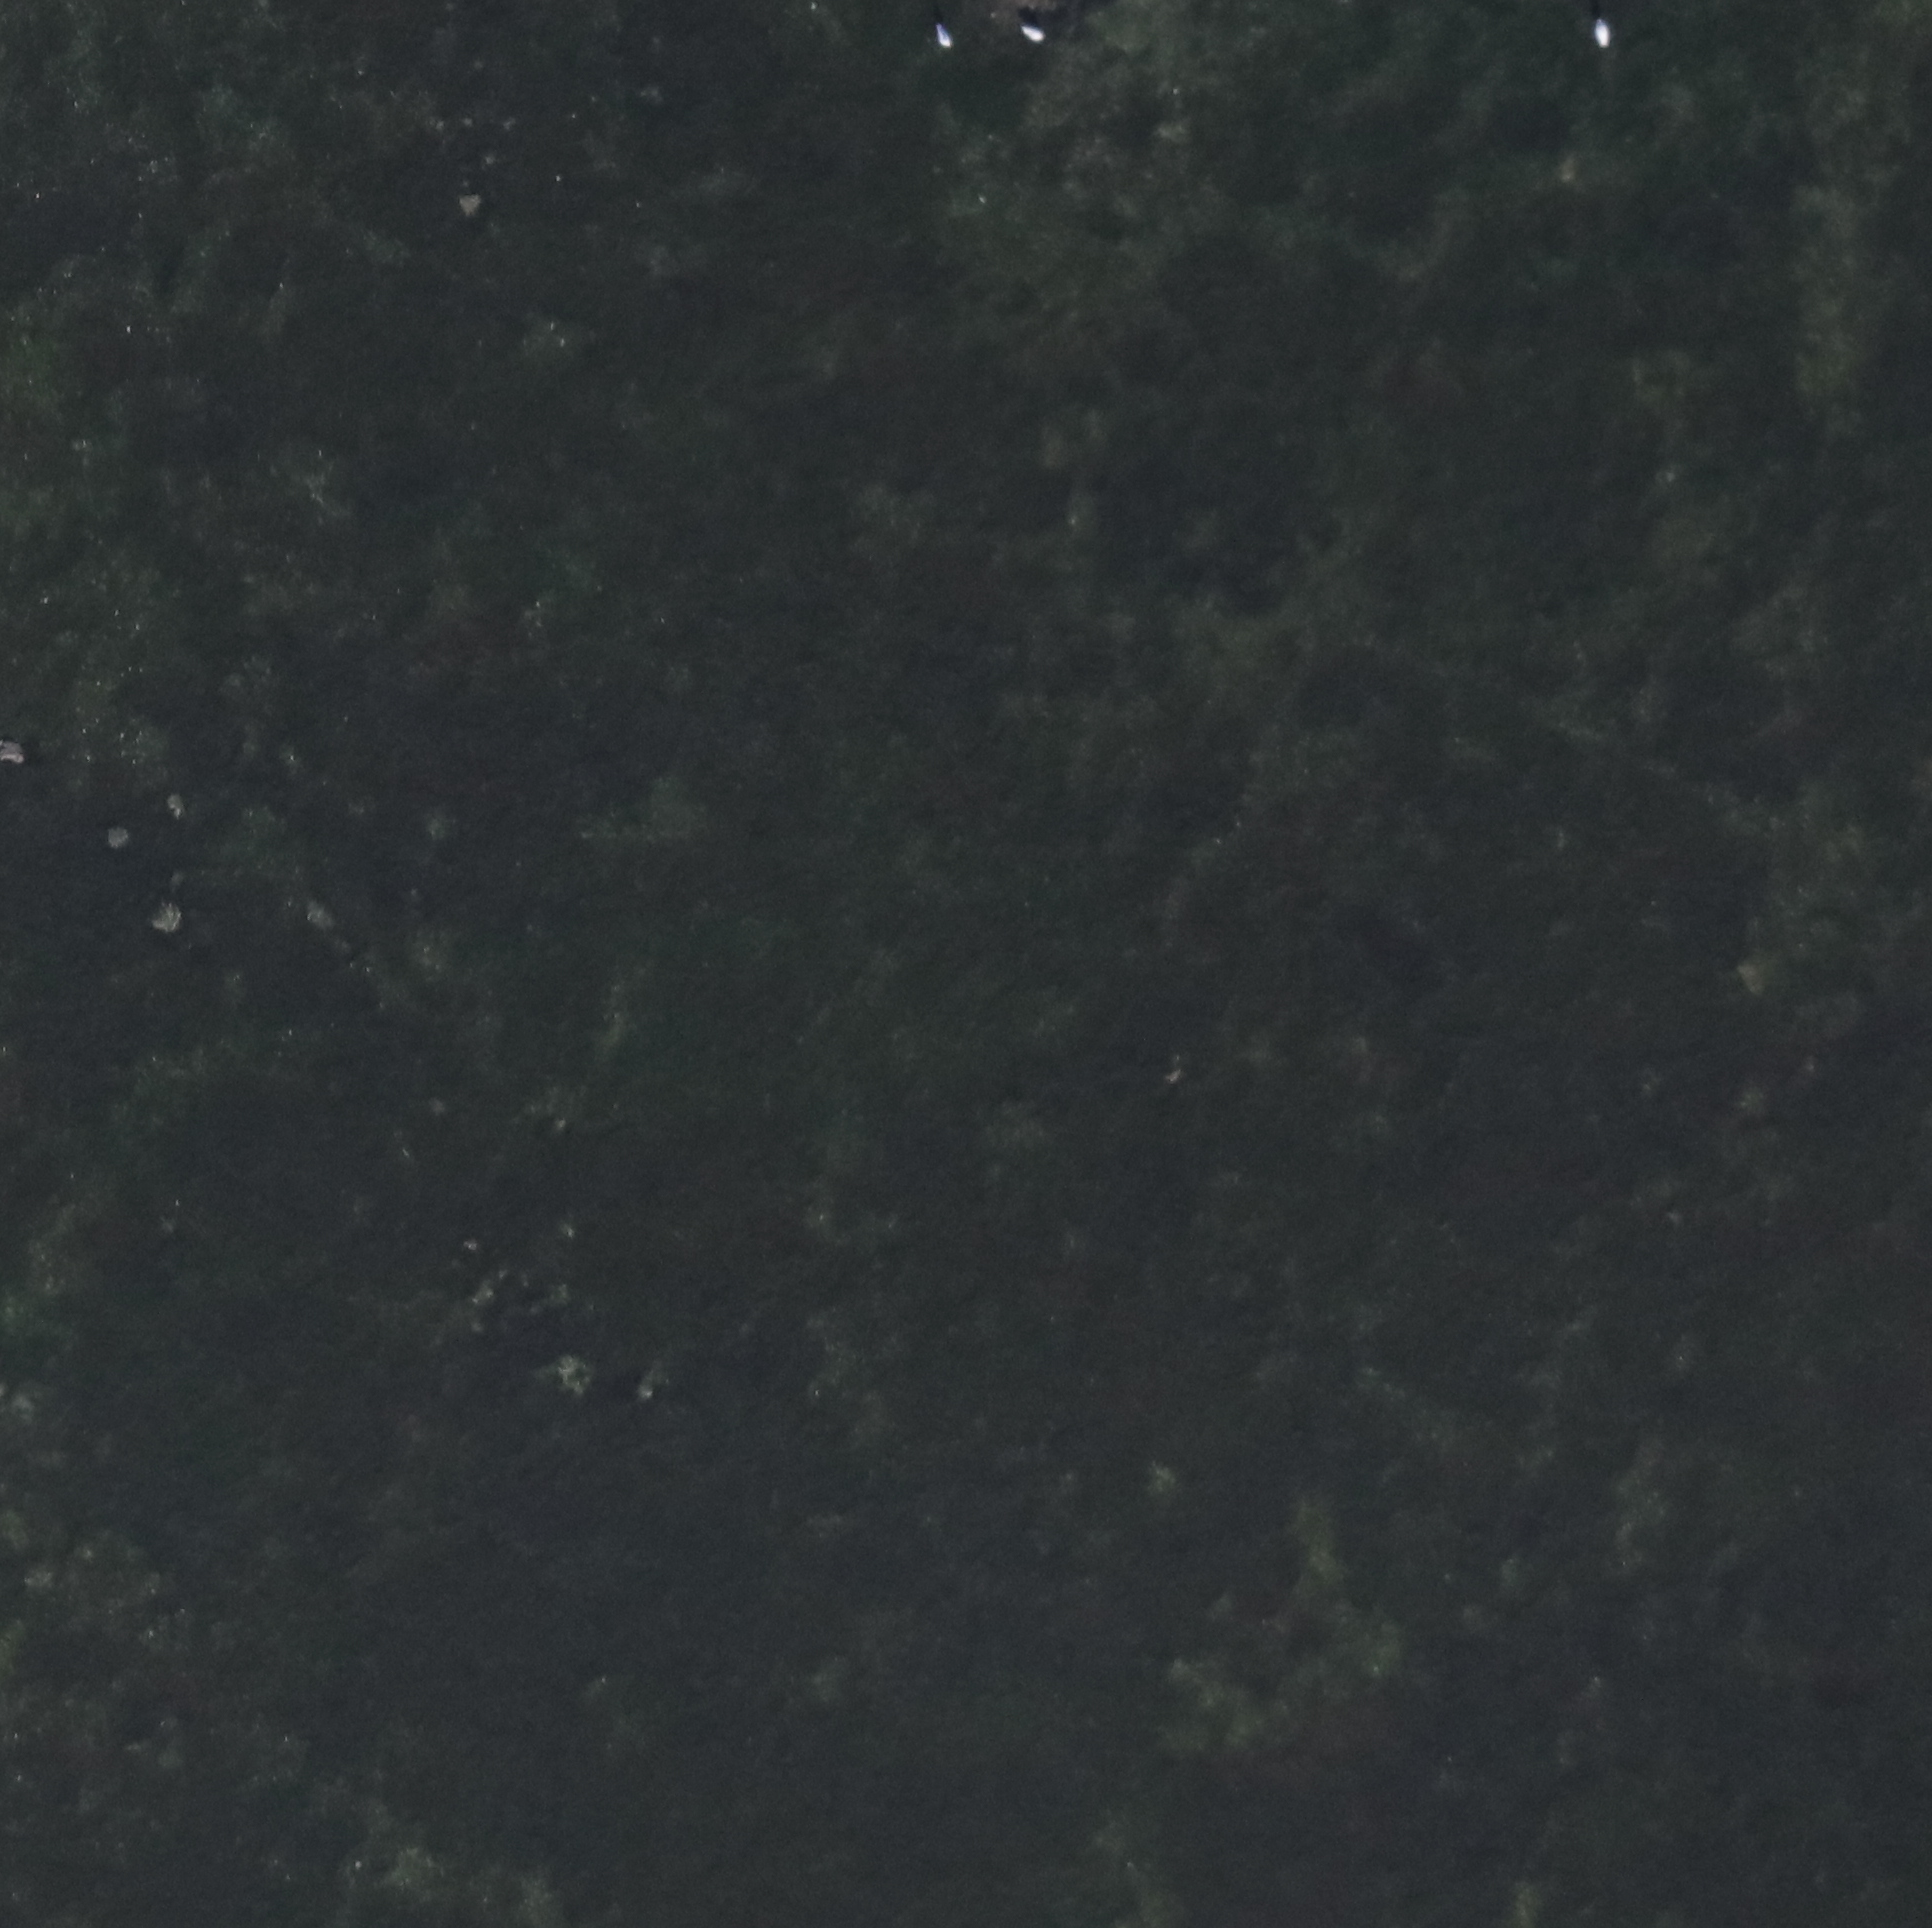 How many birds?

3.